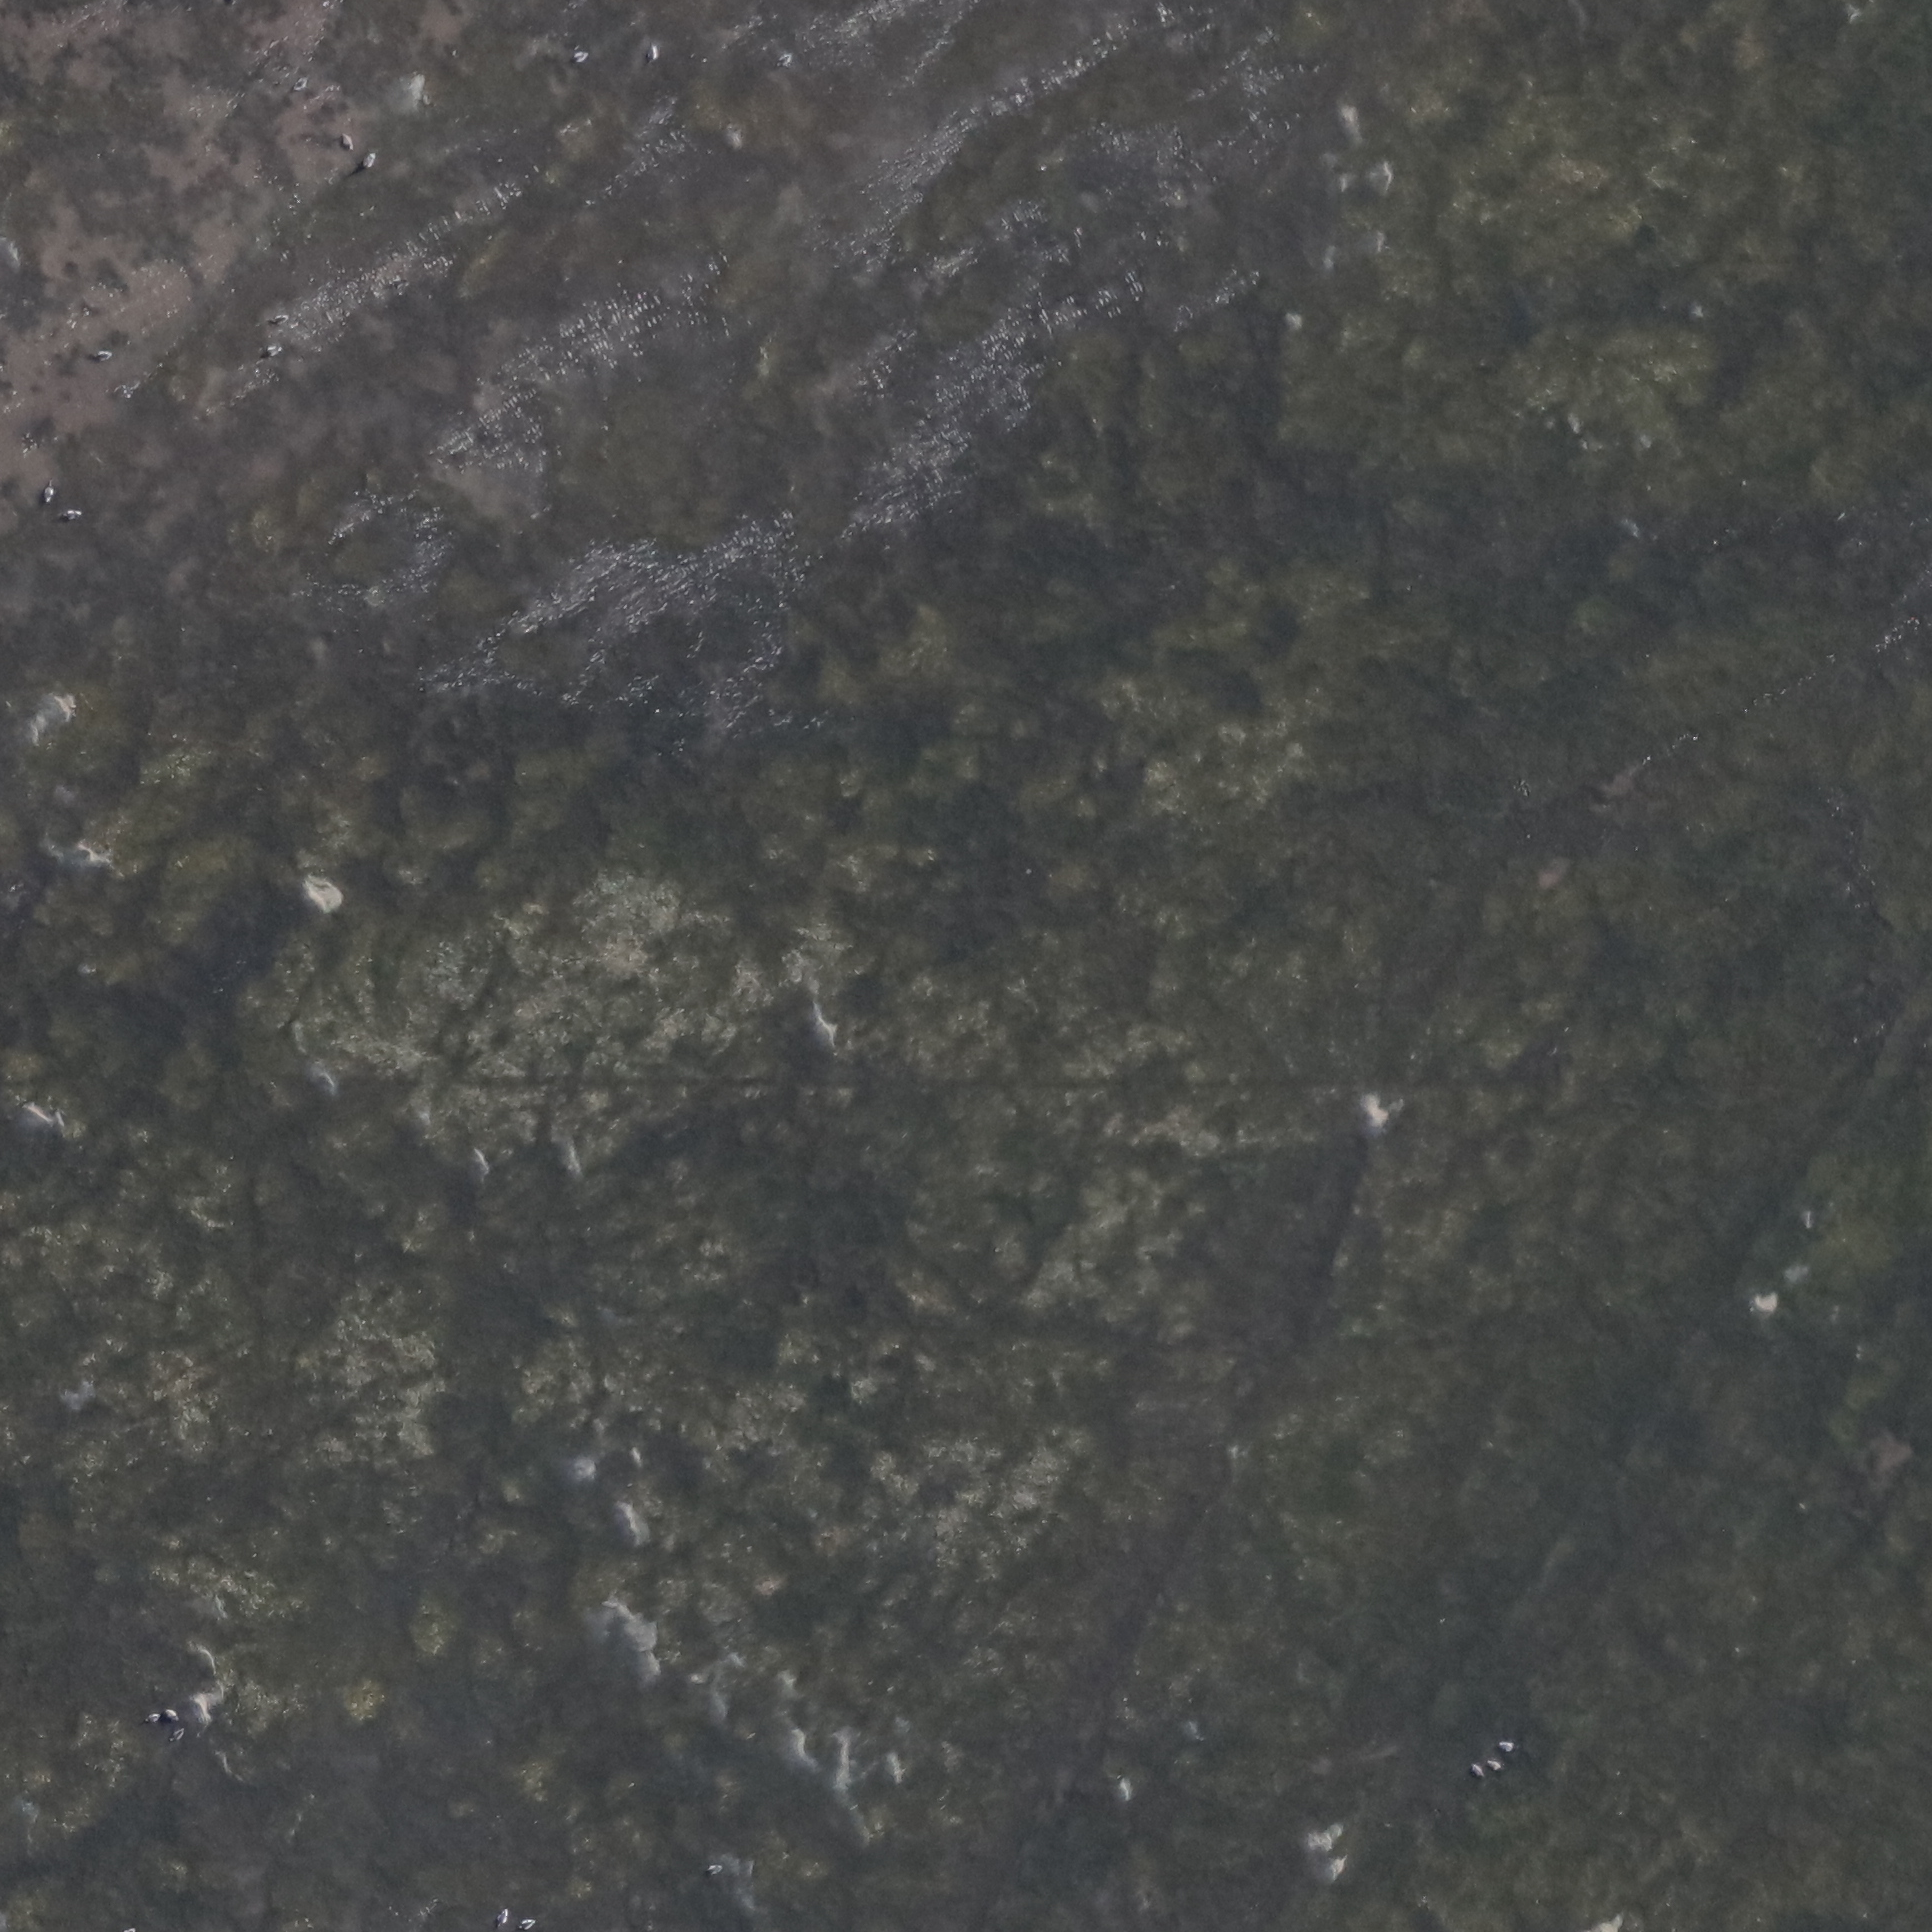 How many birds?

22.